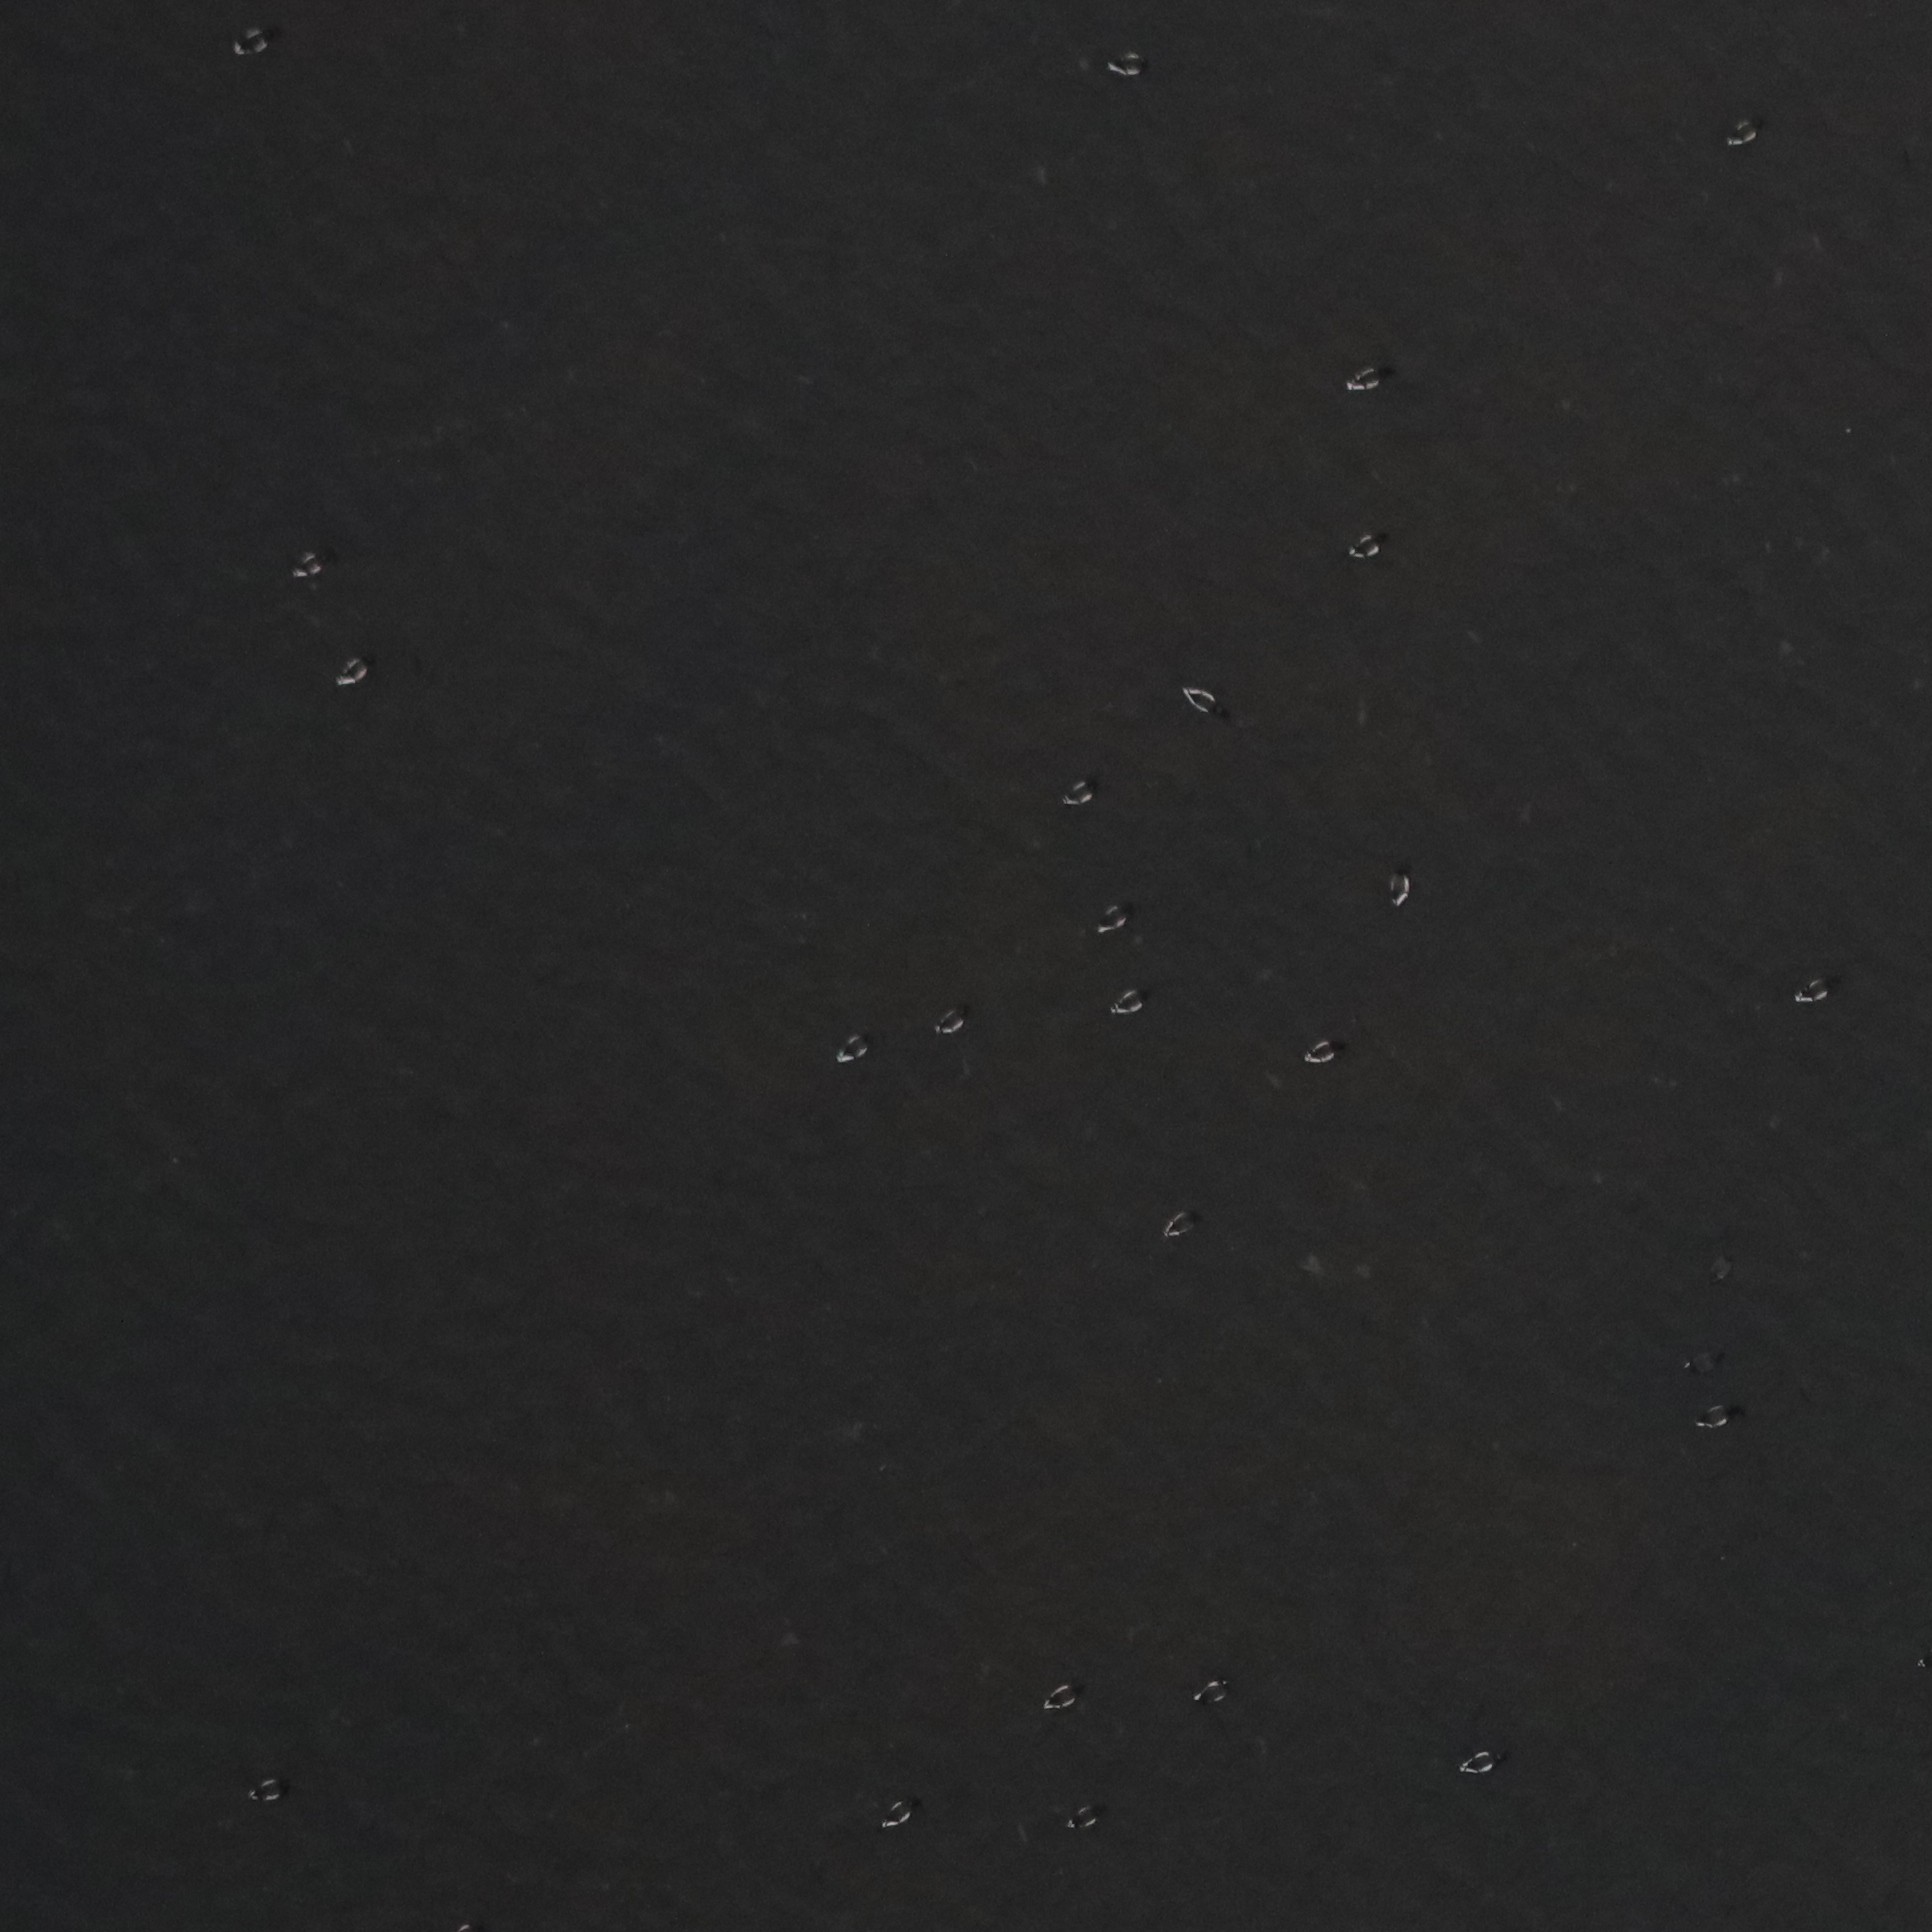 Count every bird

26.